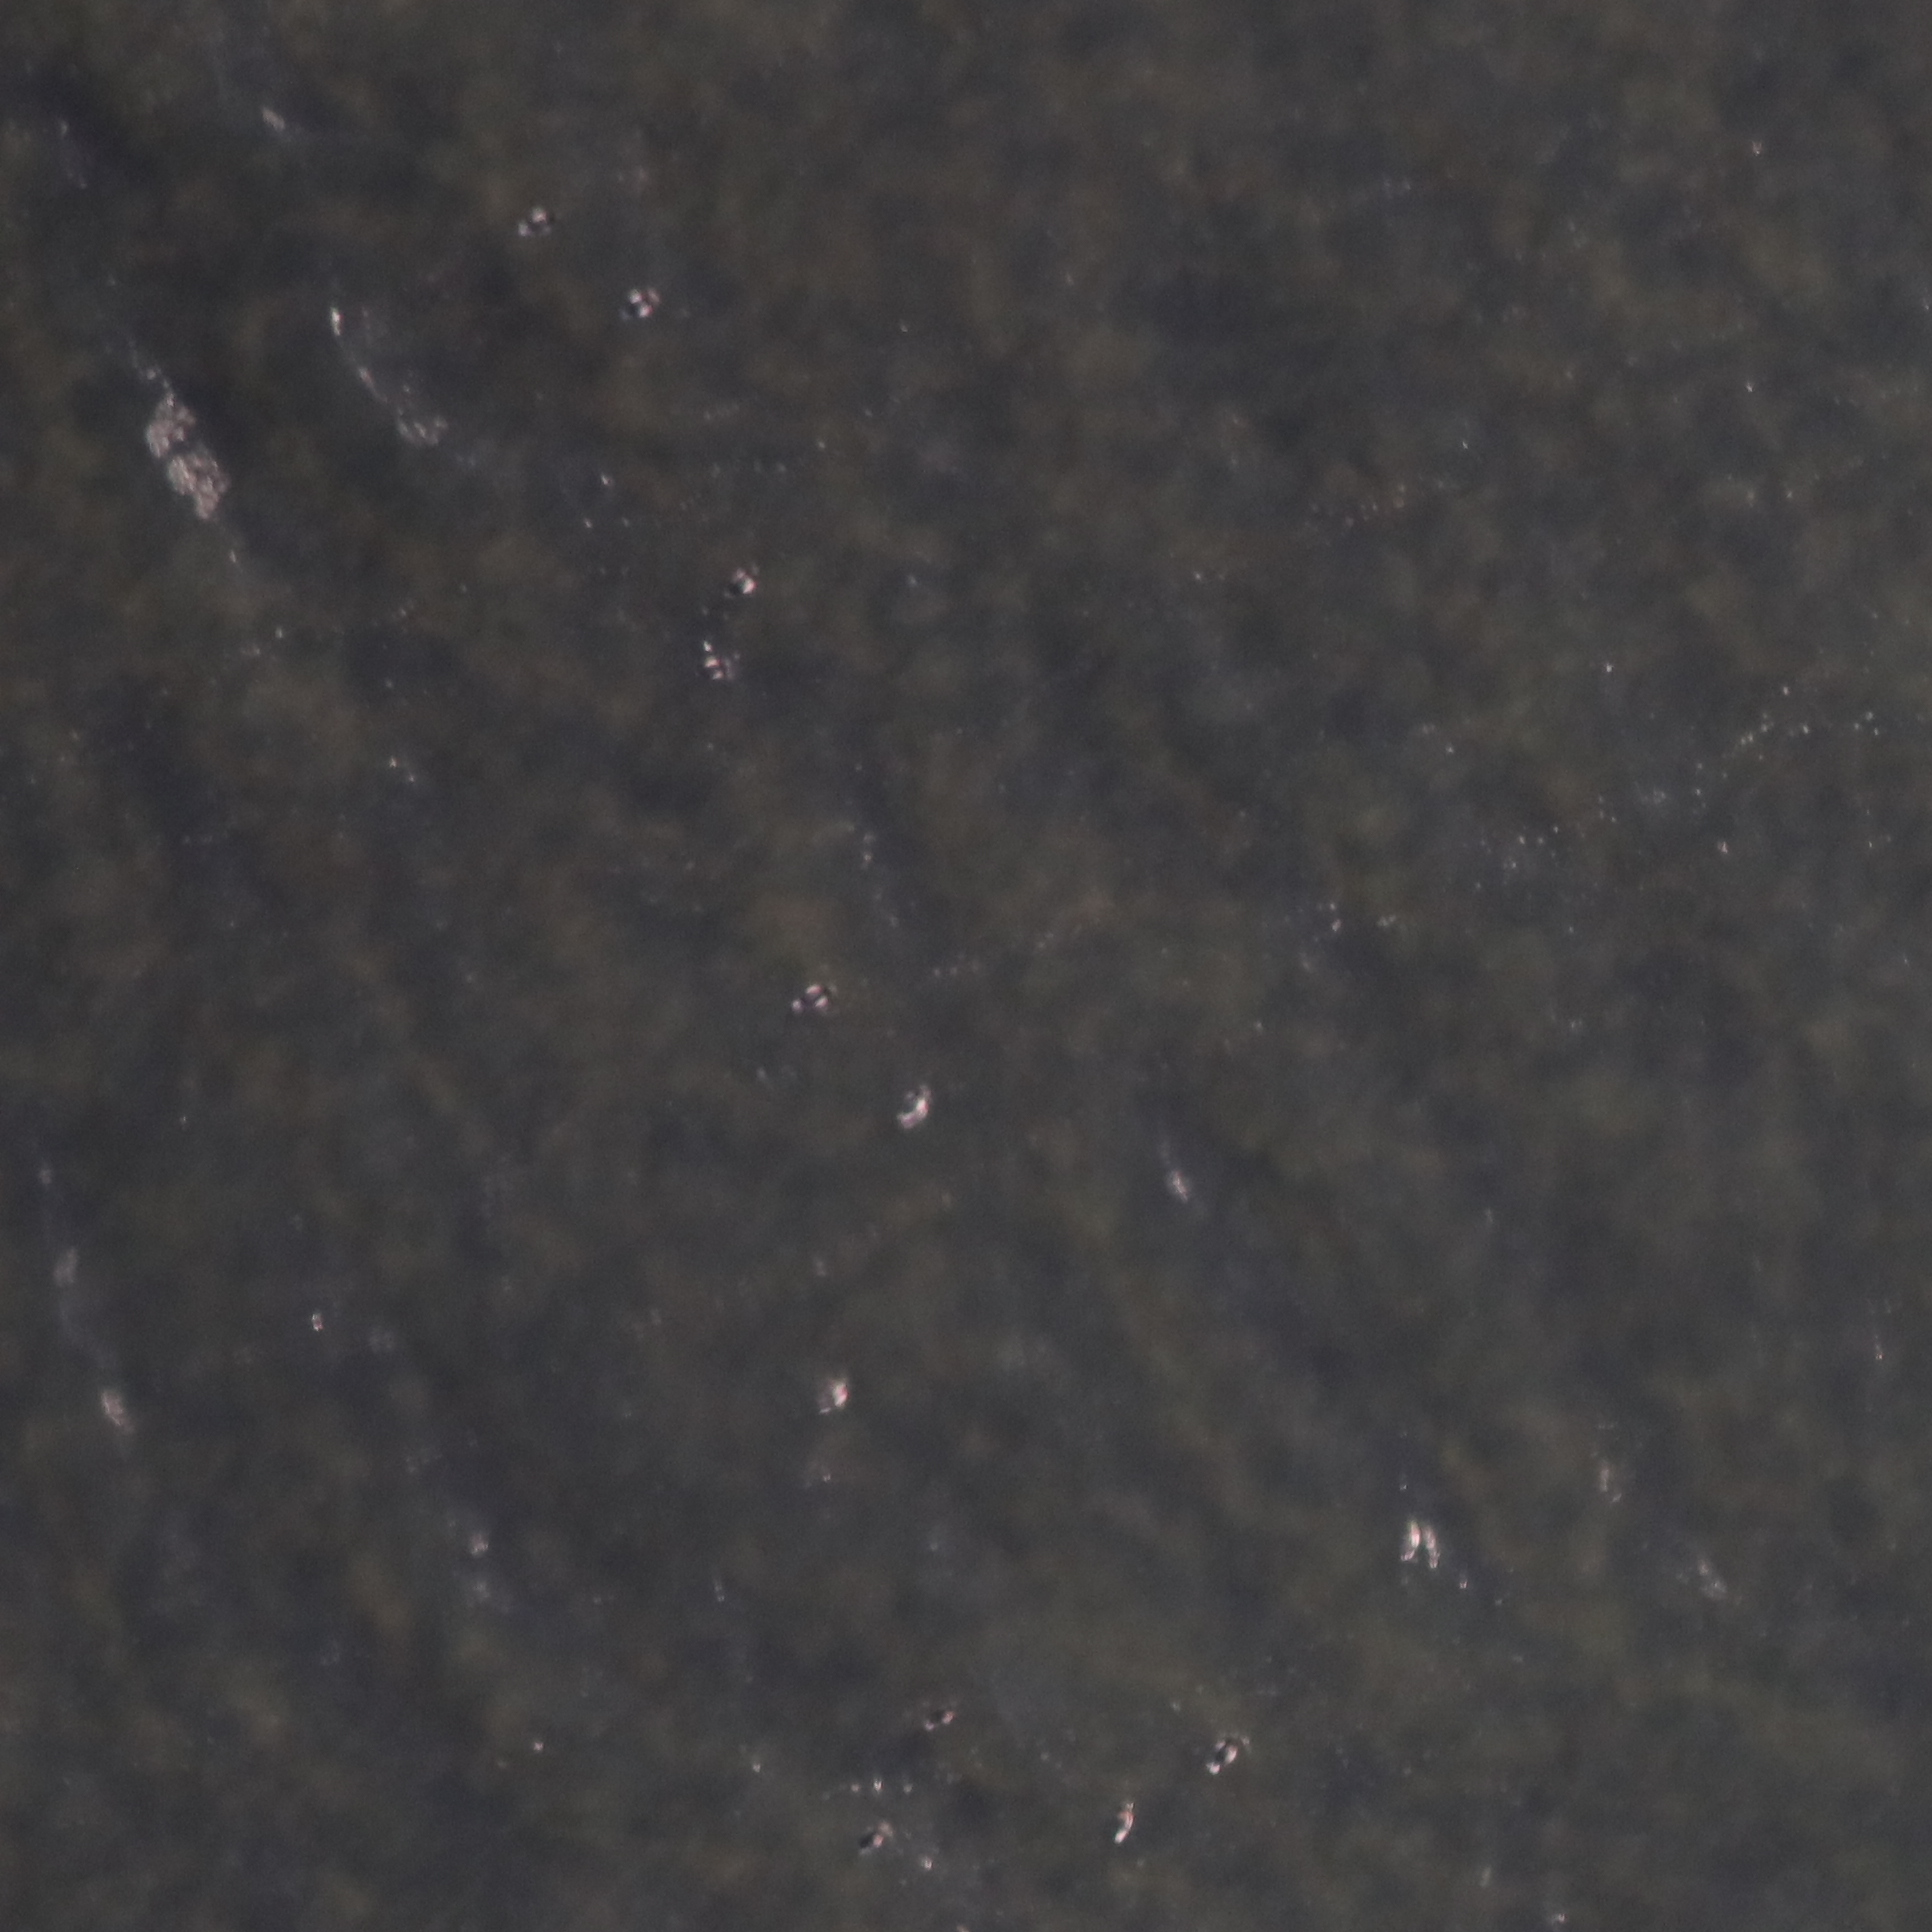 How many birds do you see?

12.